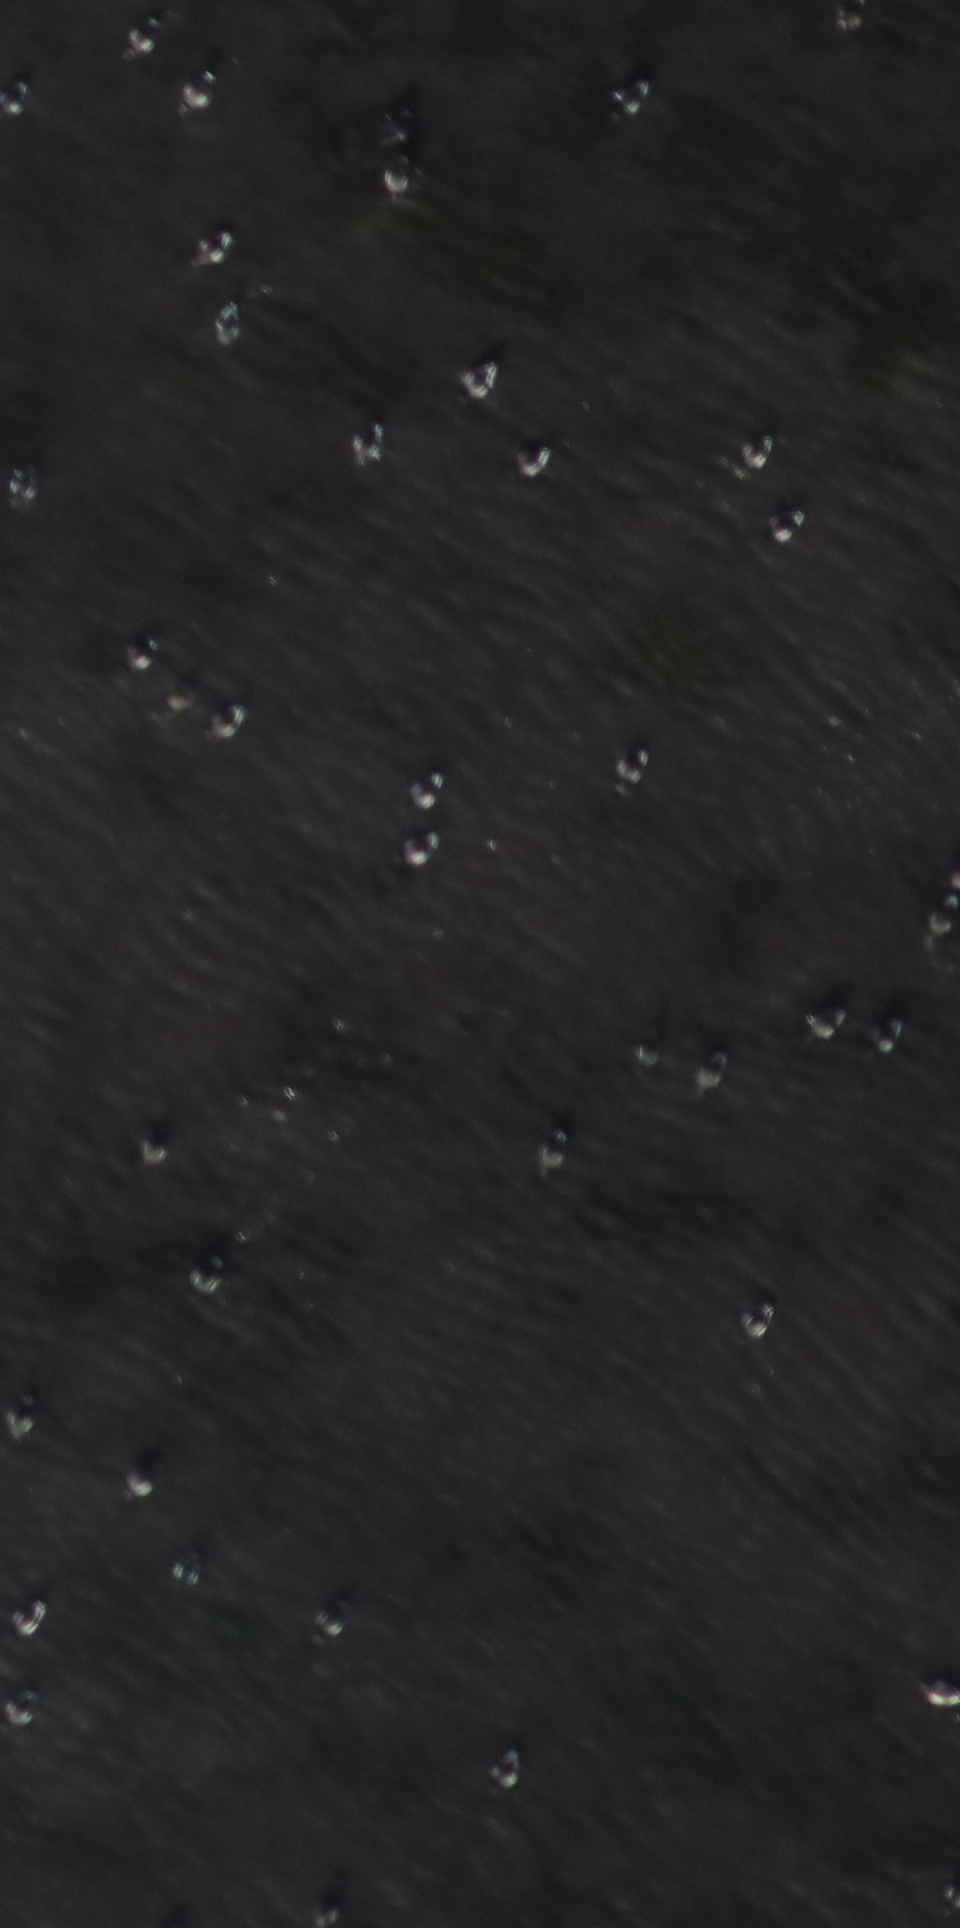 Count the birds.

35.